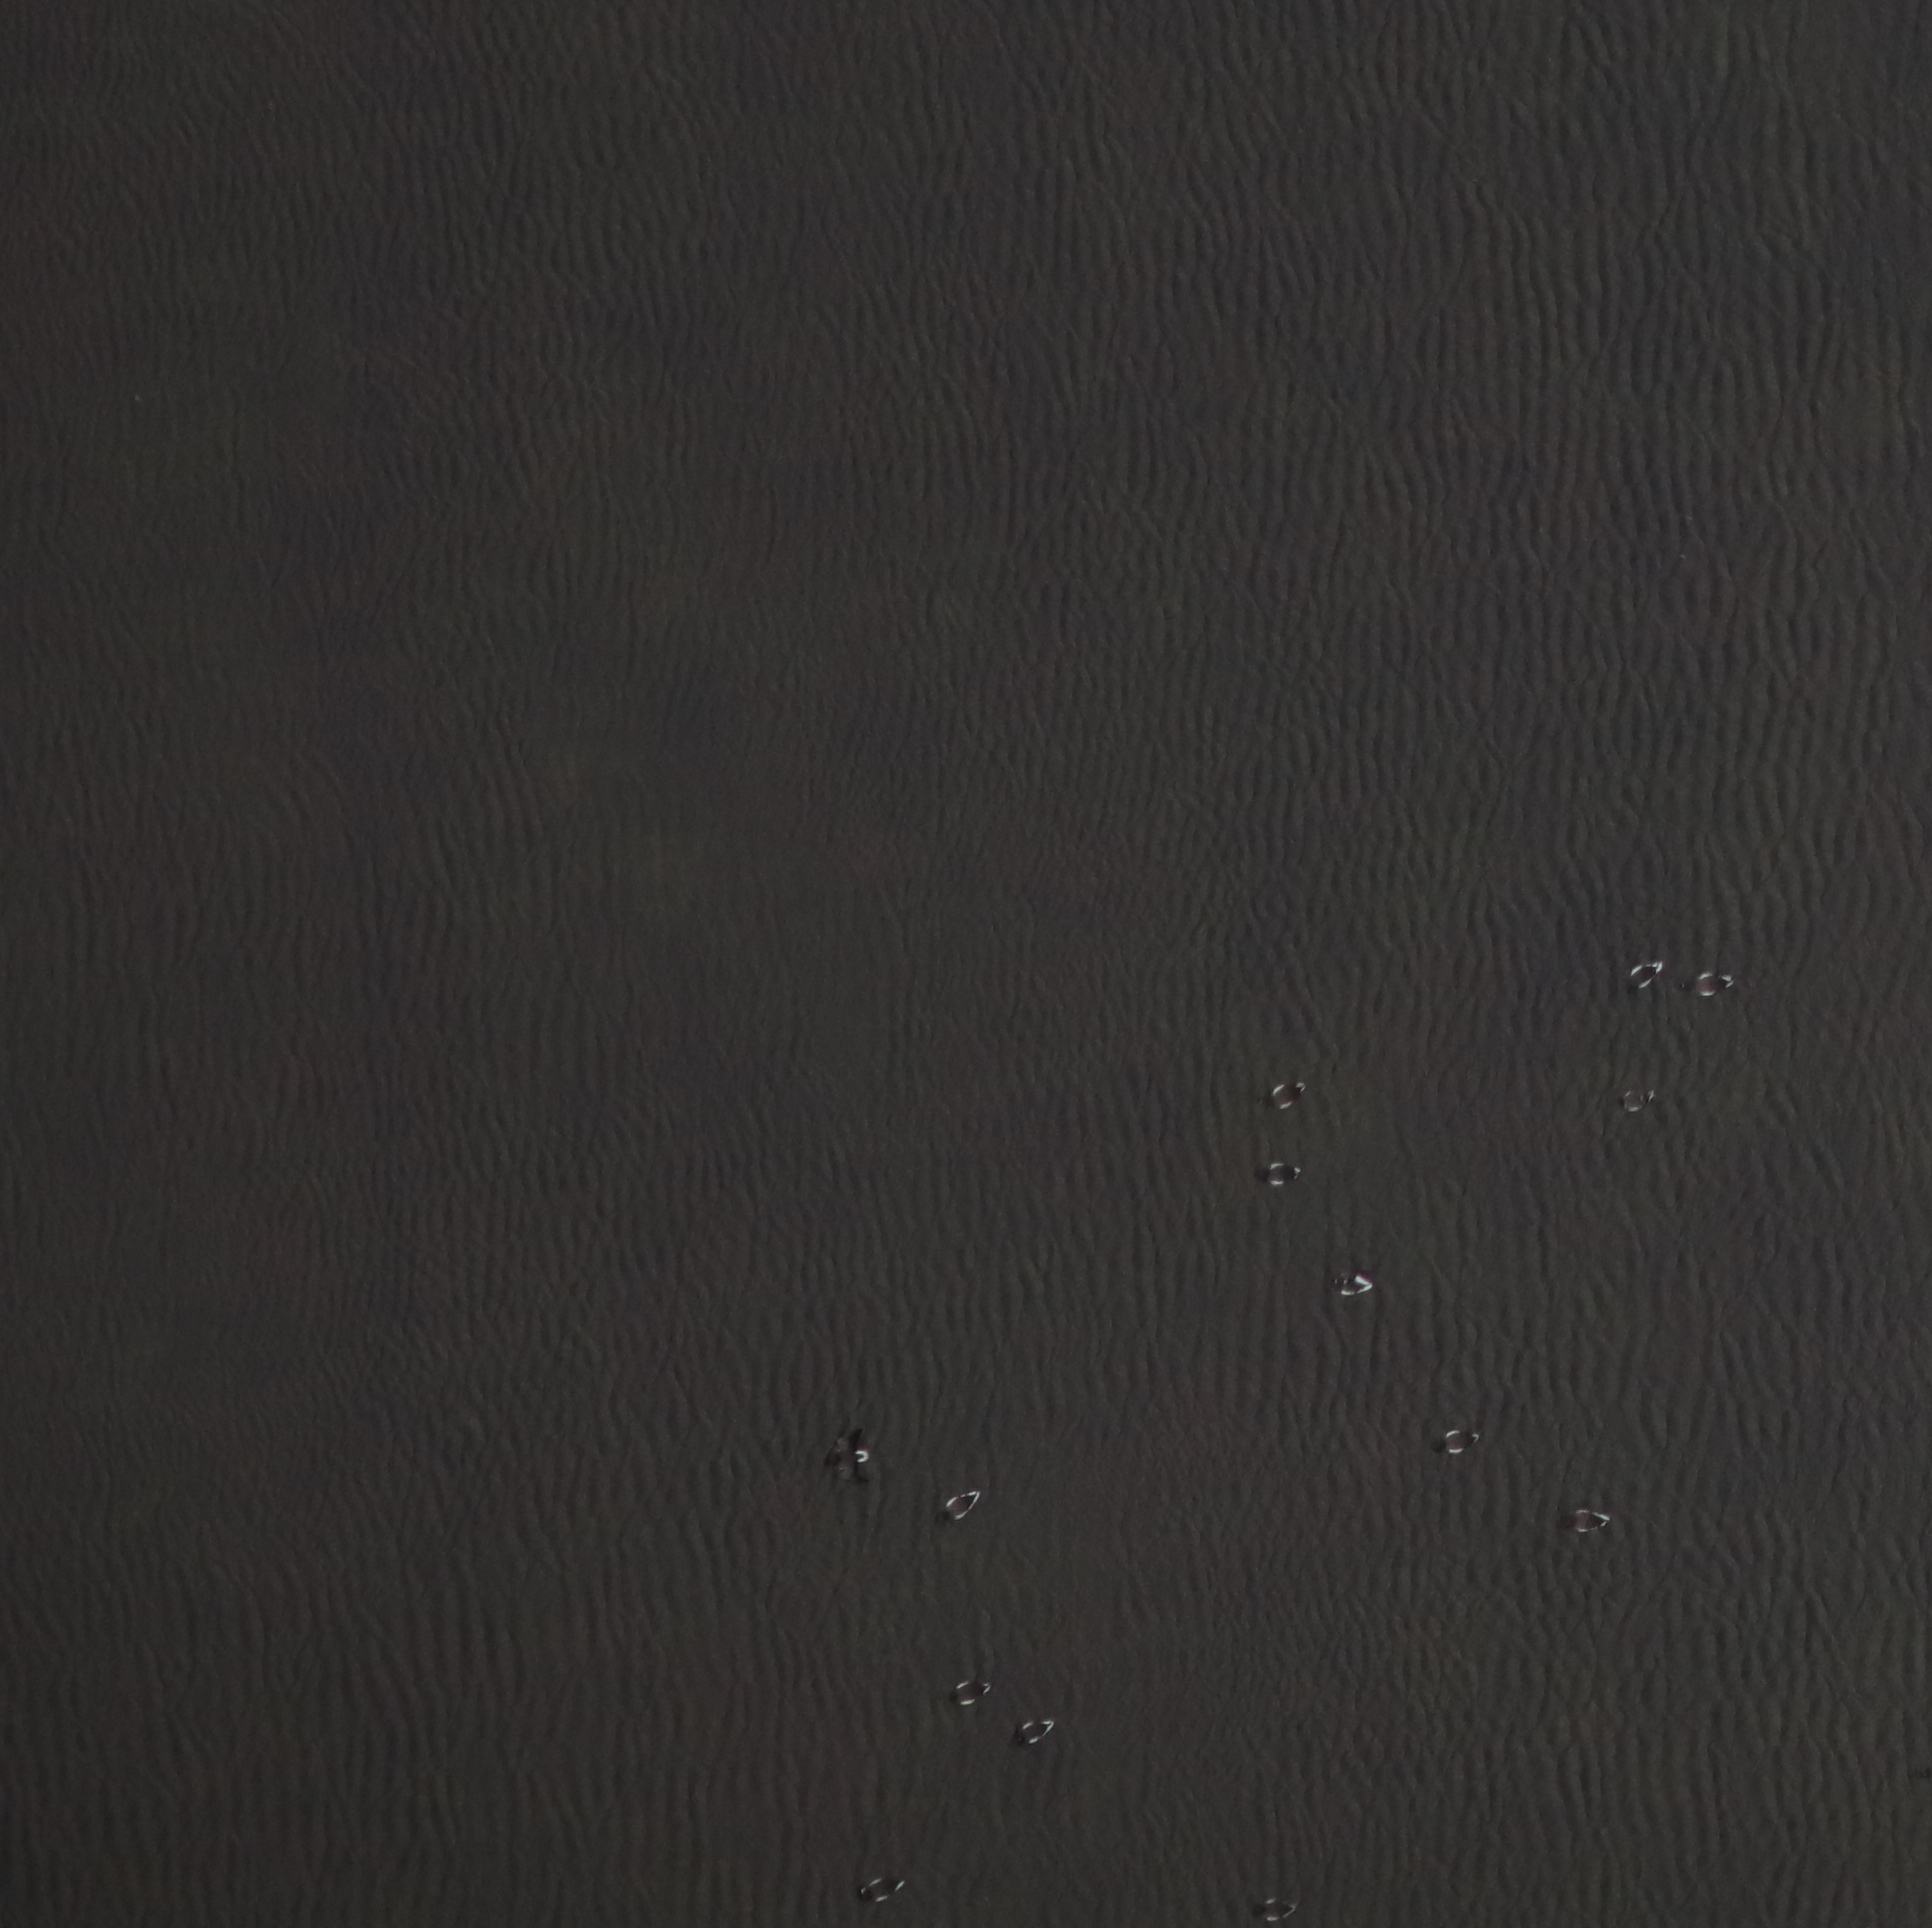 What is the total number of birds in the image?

14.